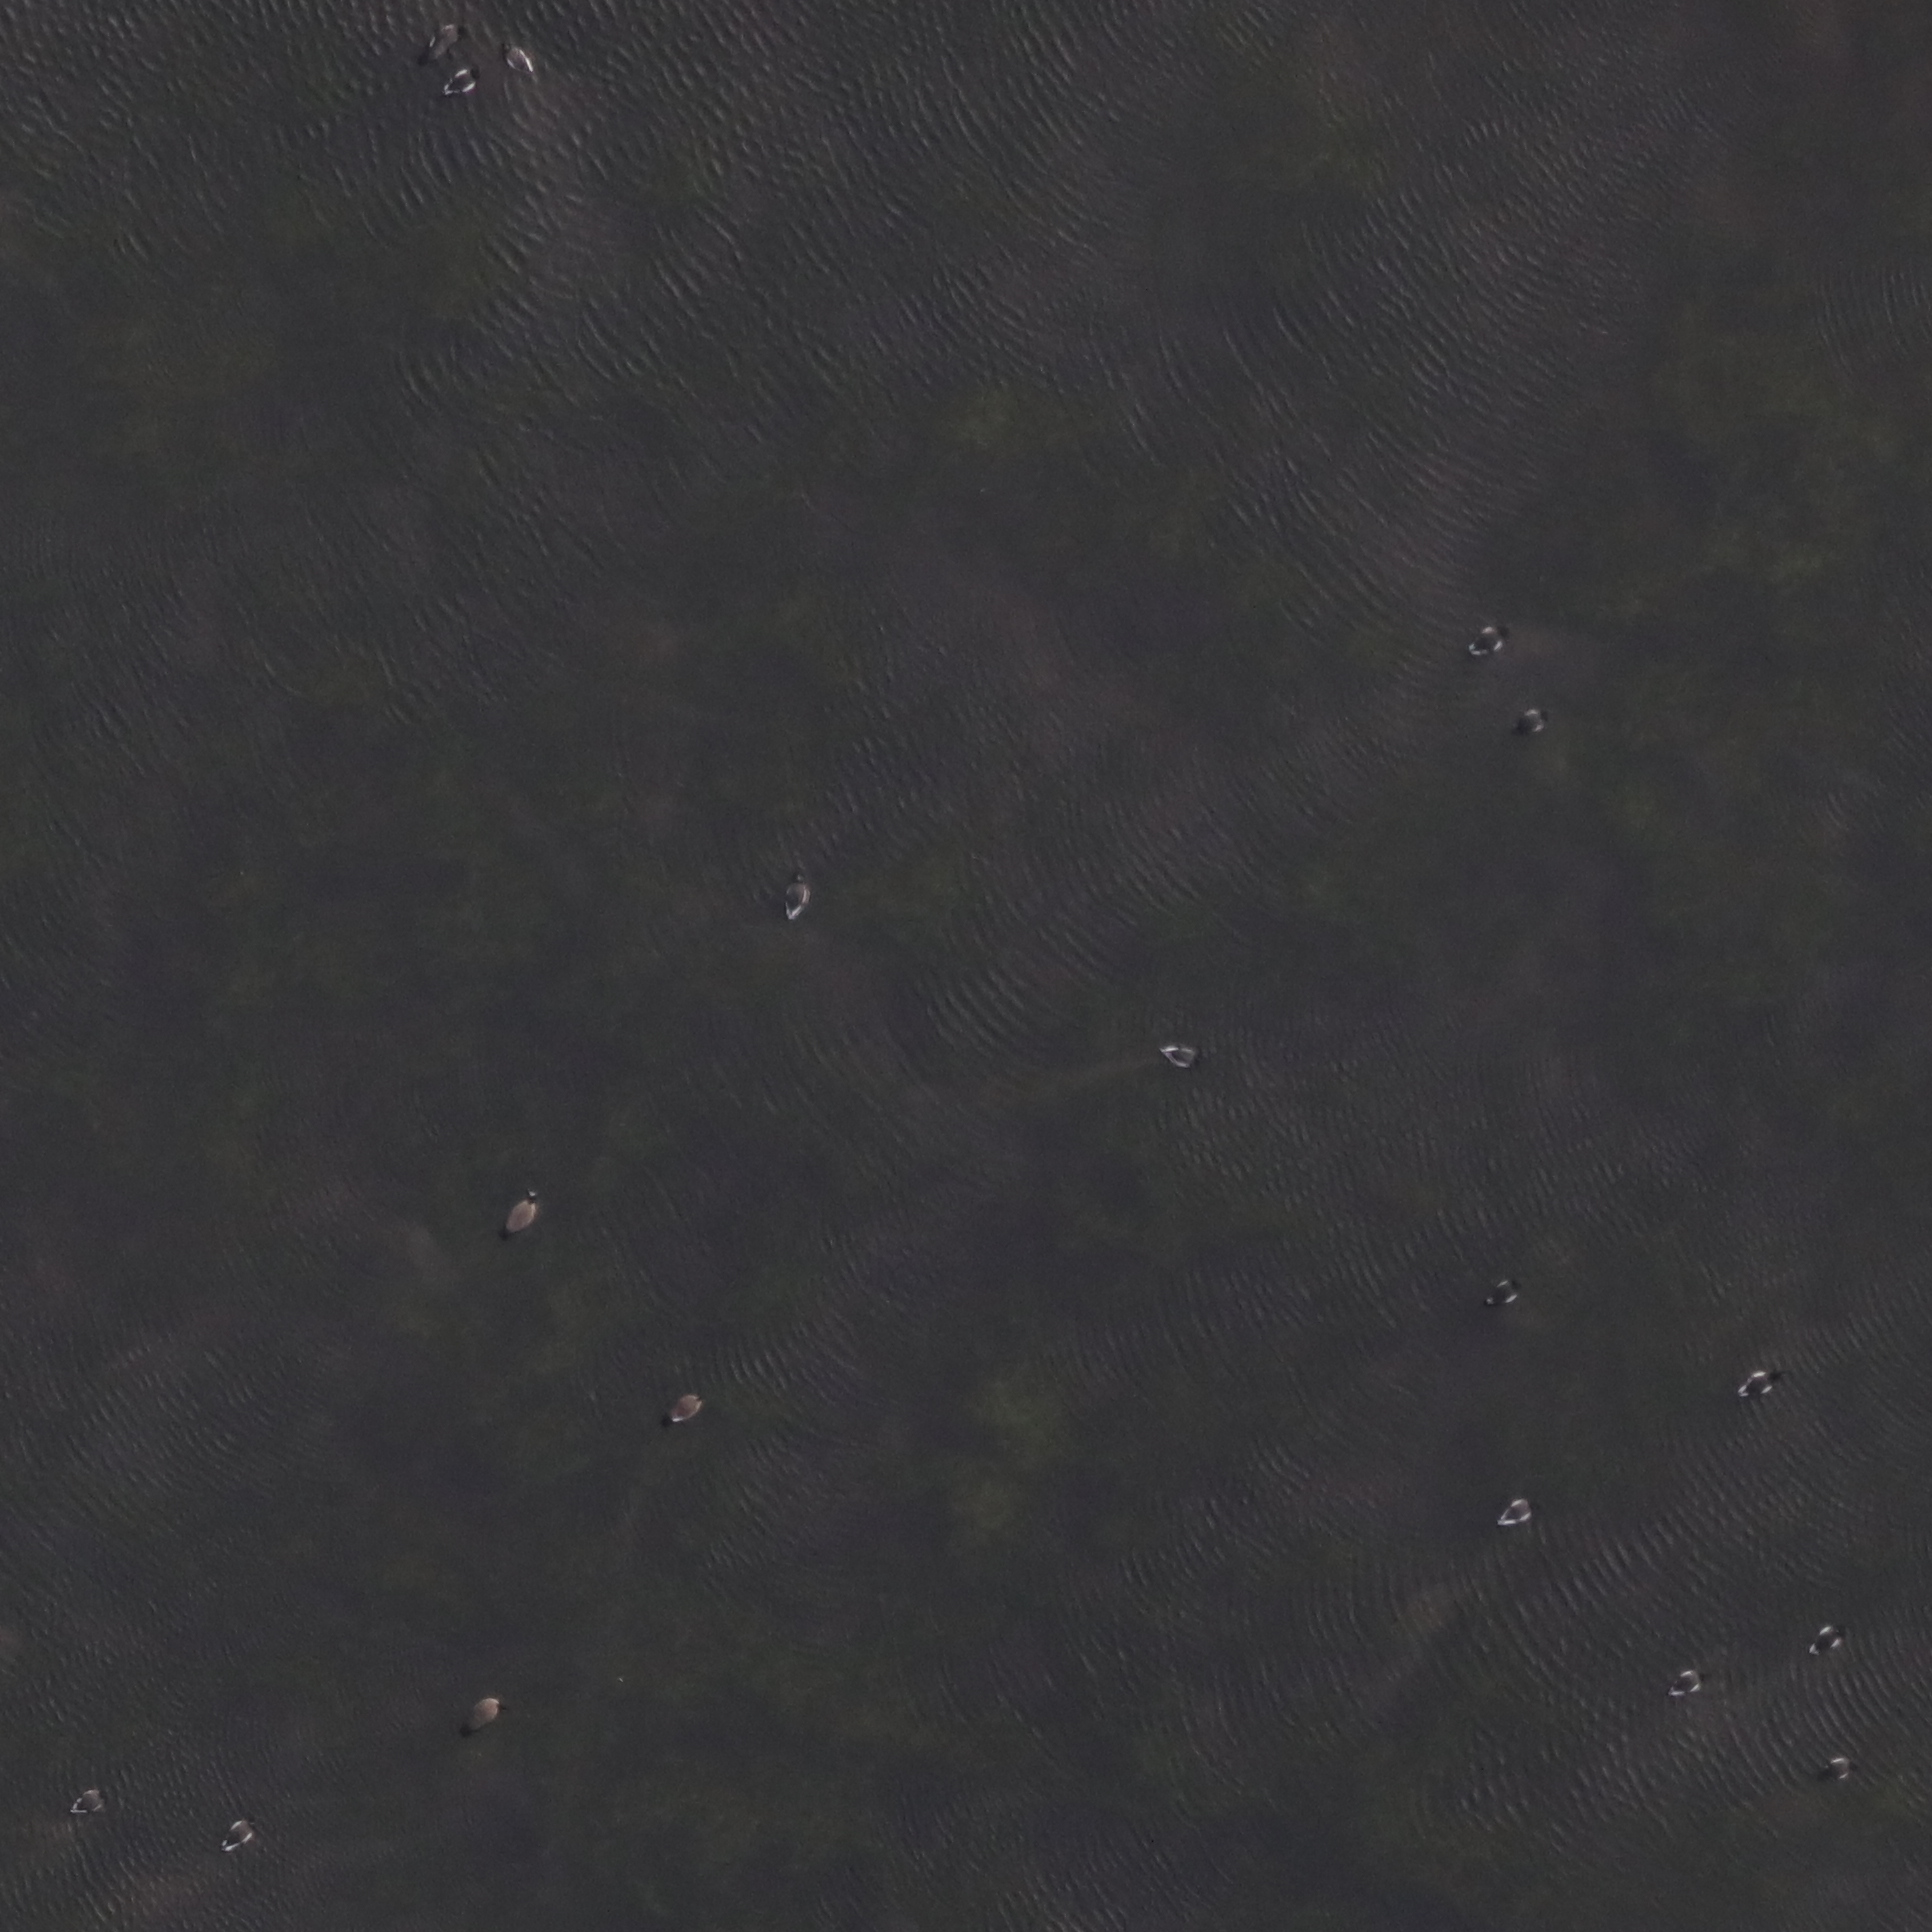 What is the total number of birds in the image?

18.